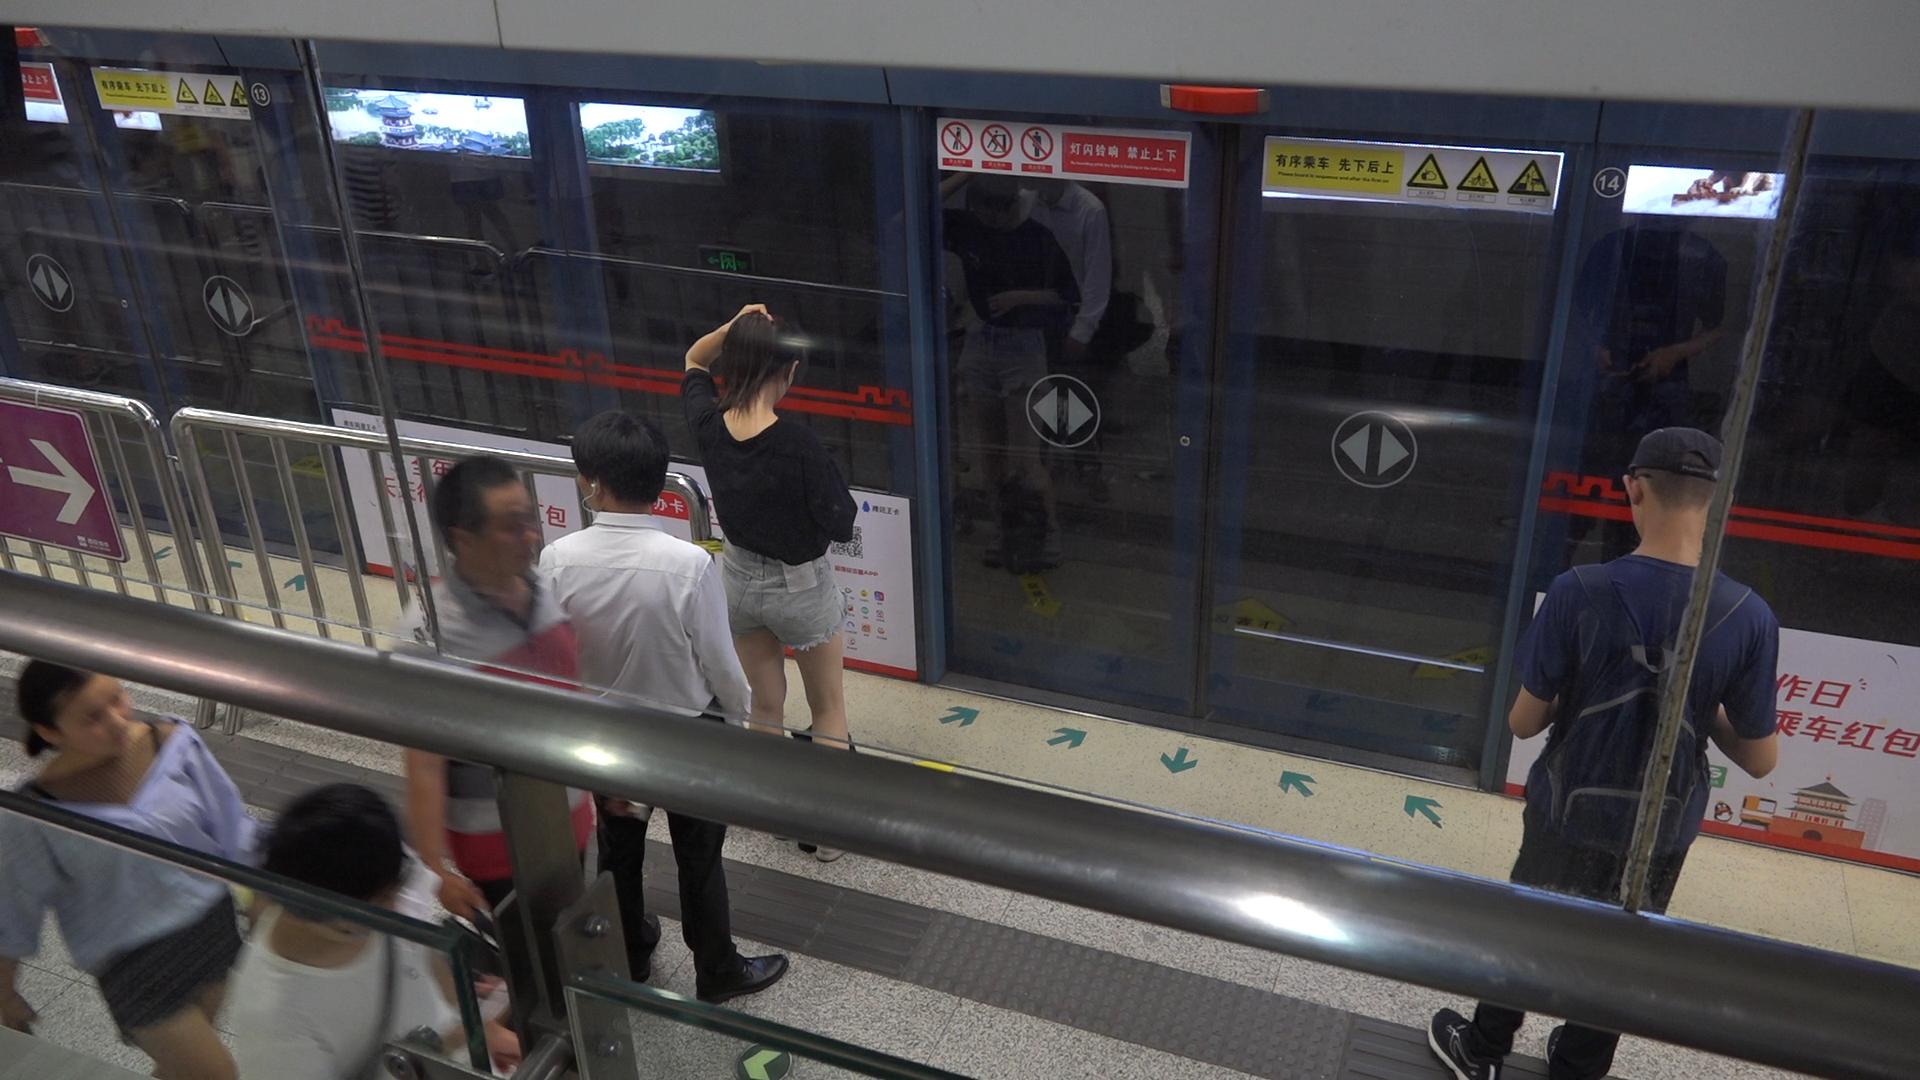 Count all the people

6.